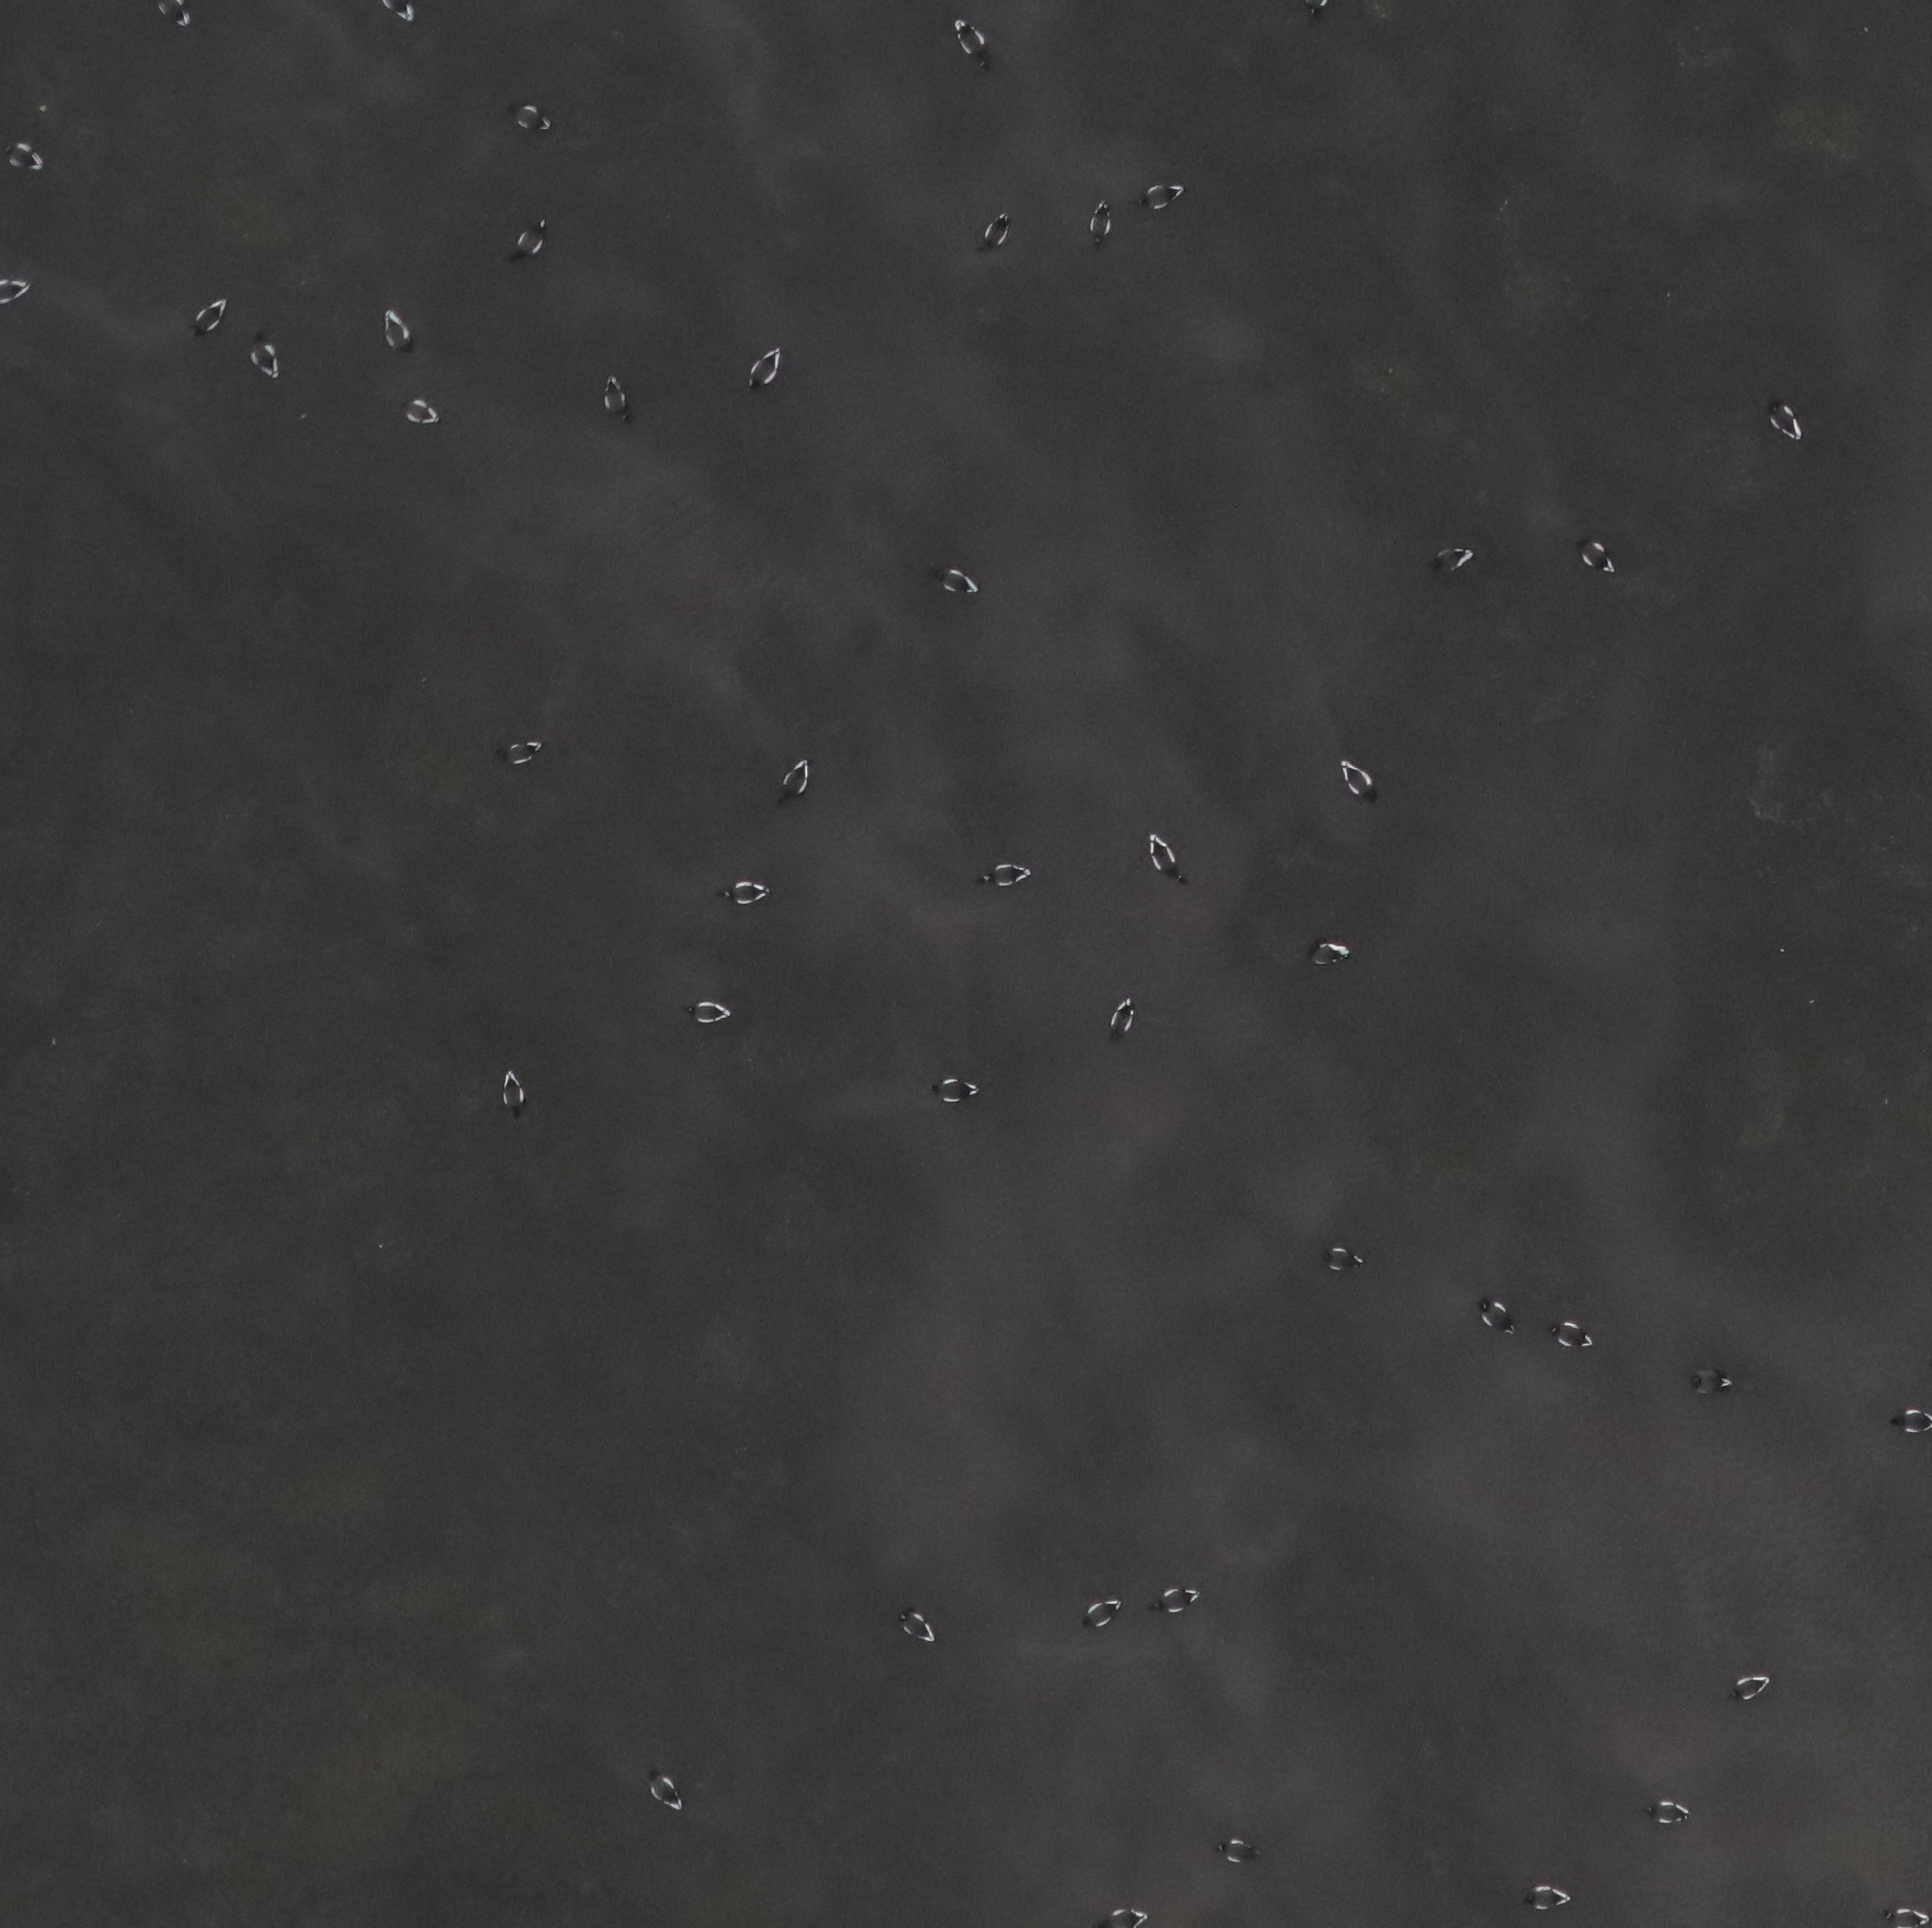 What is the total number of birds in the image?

46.